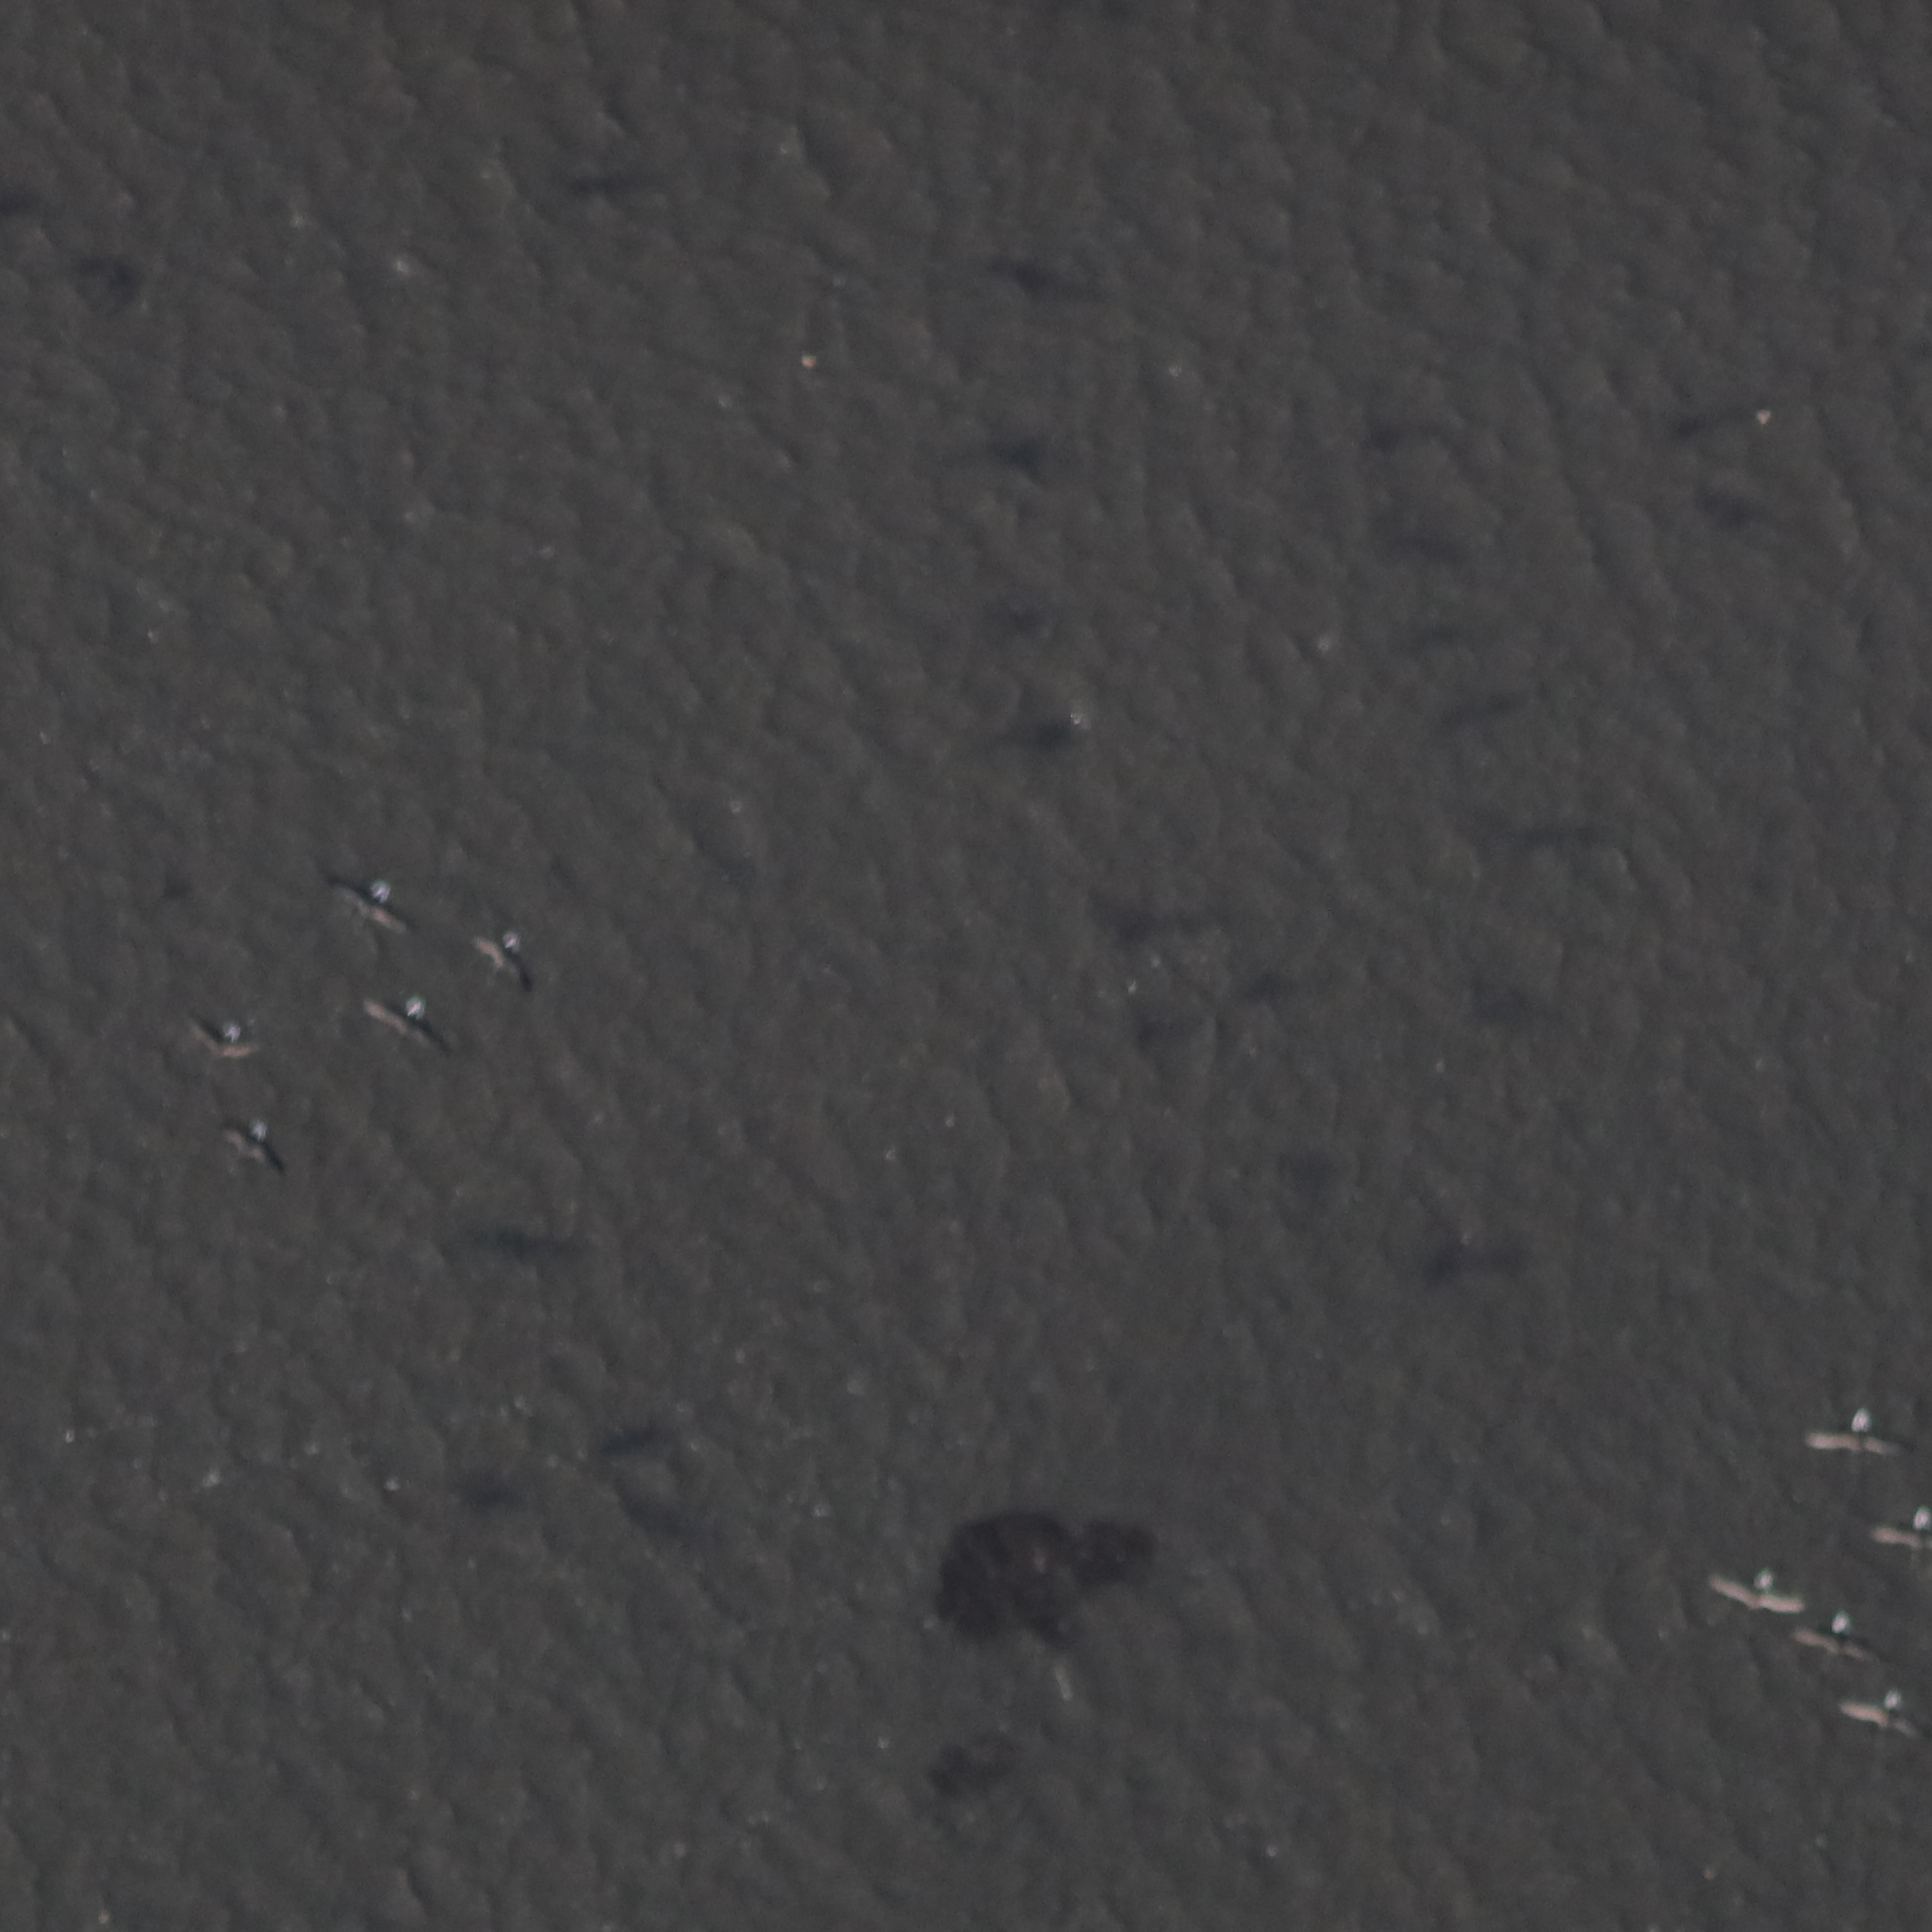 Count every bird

10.